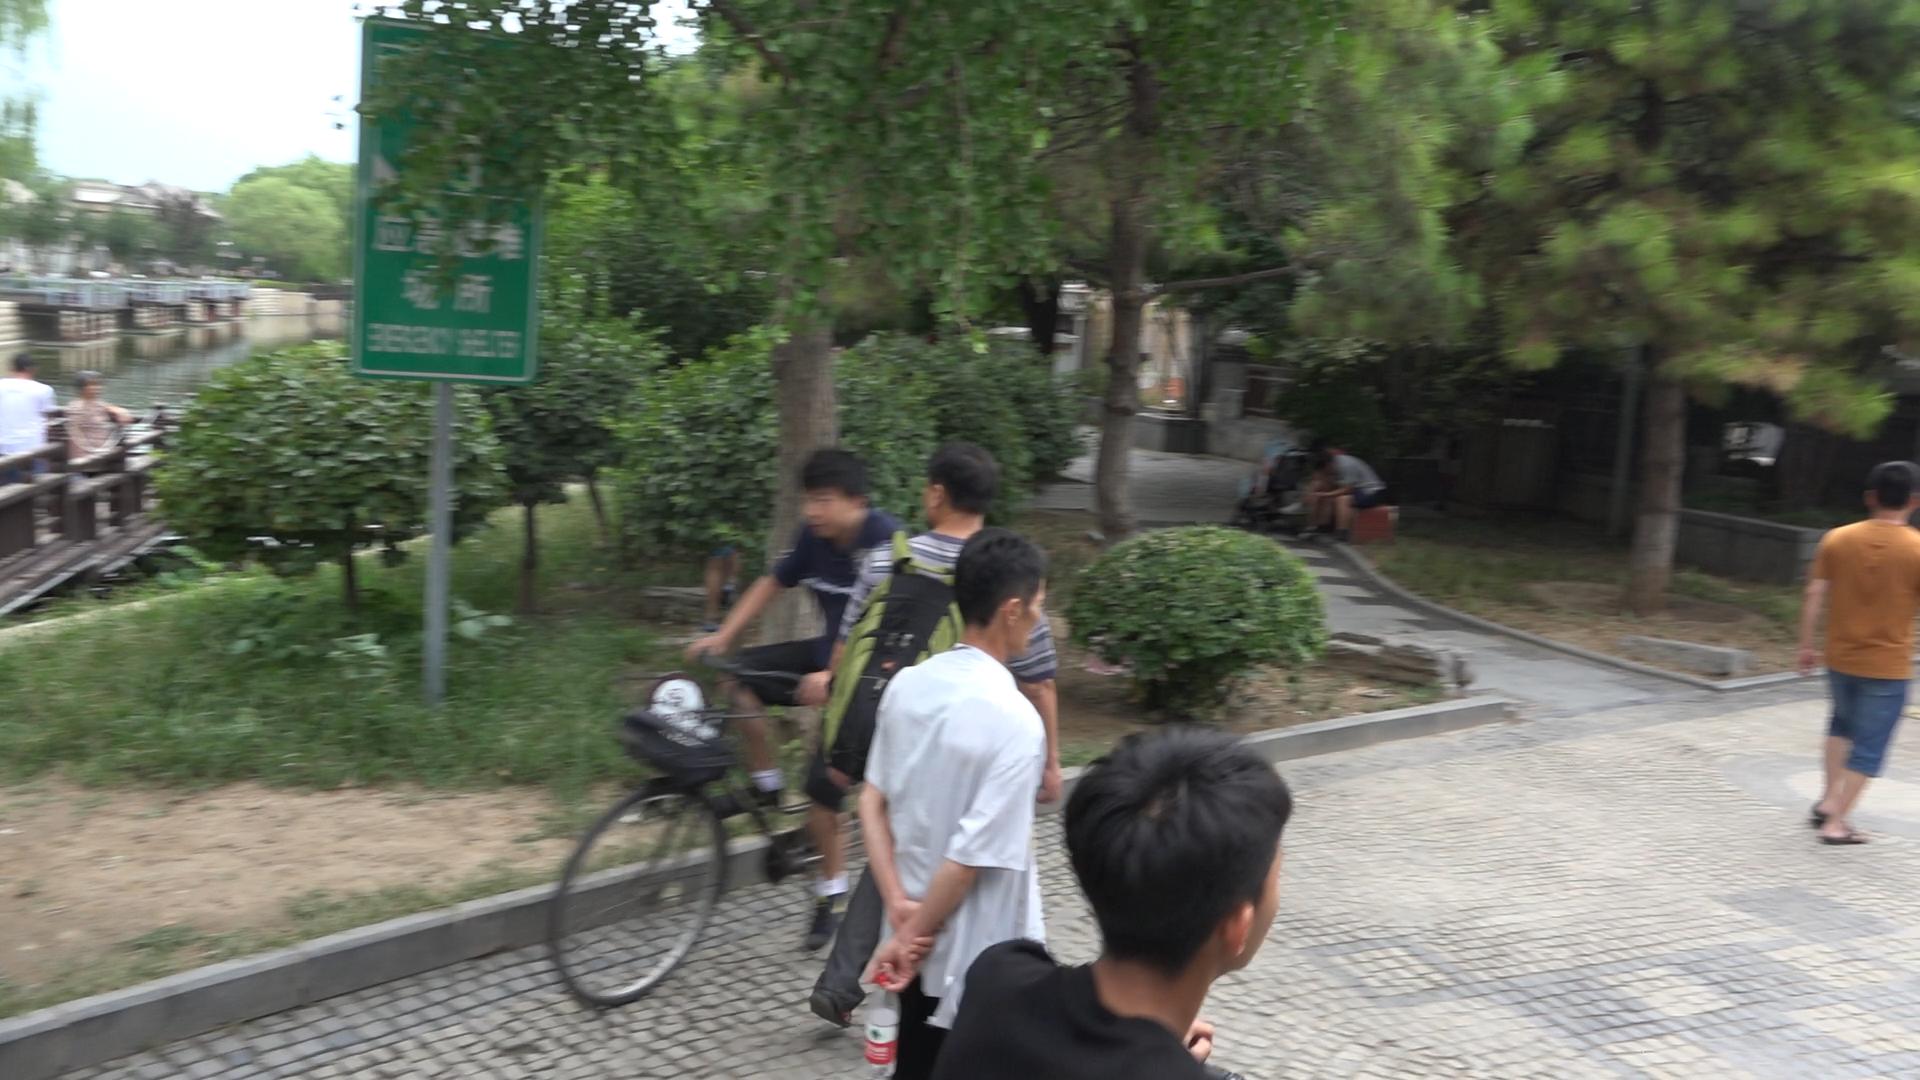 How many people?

9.